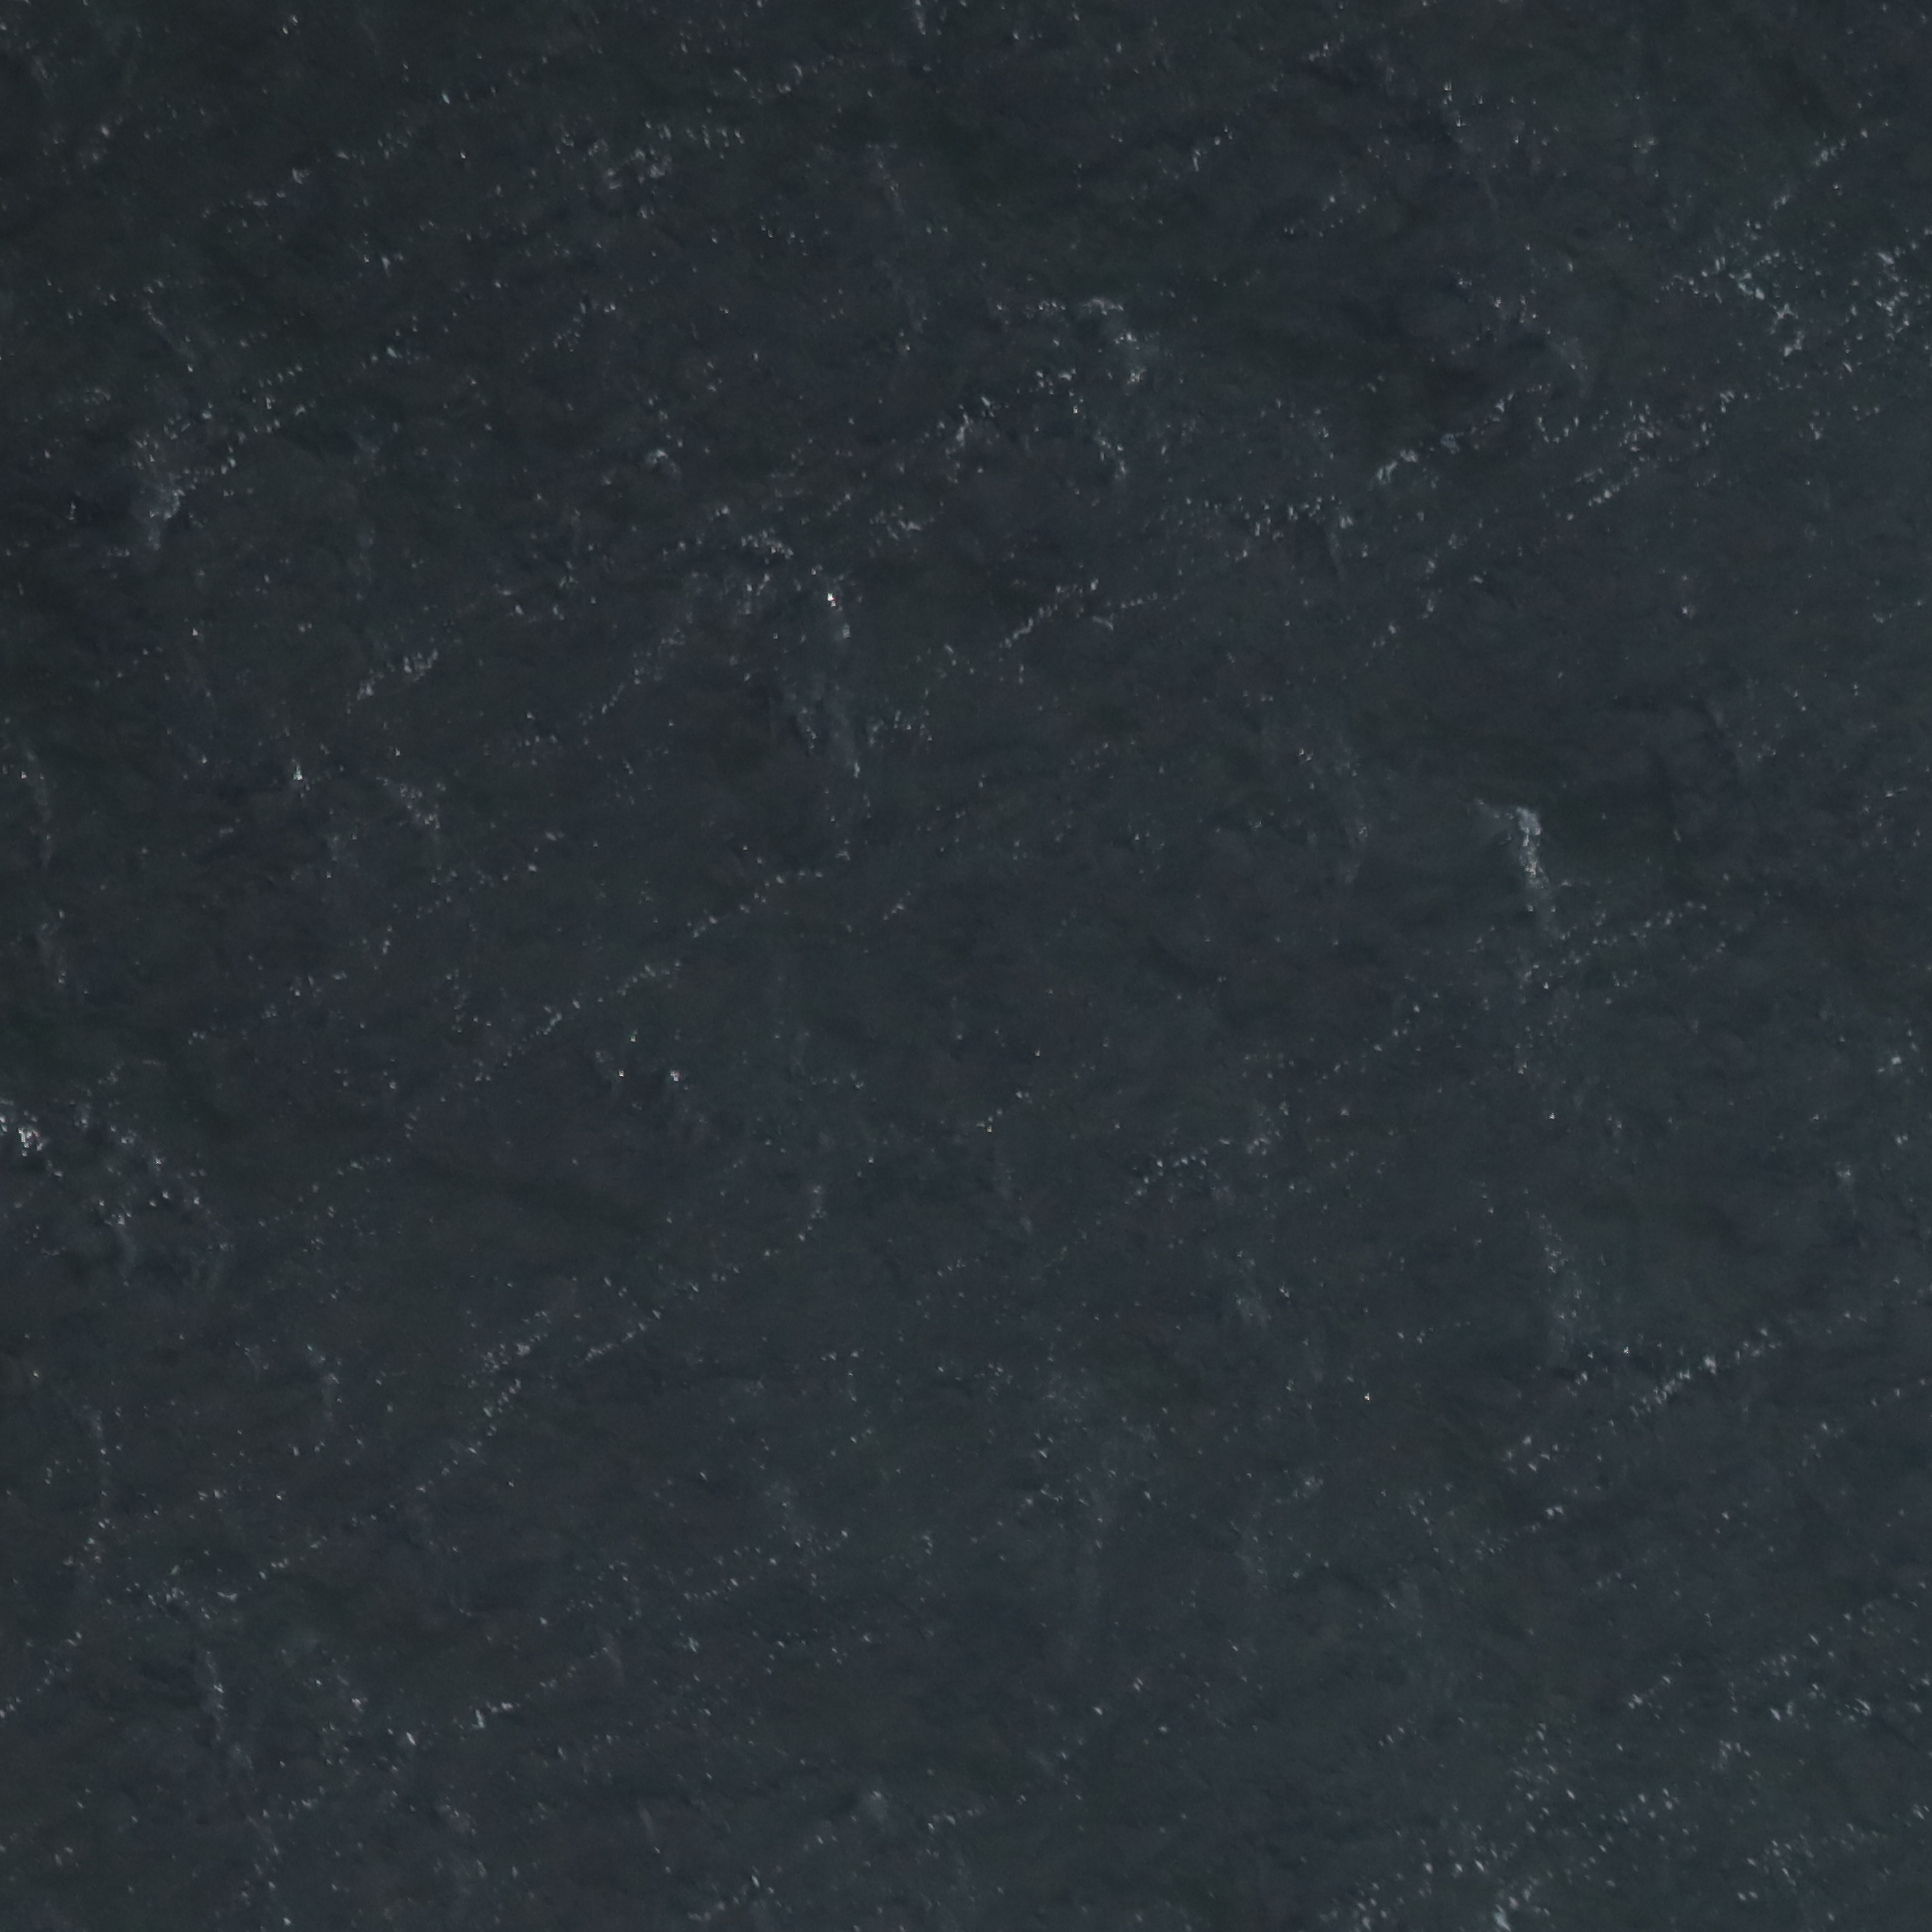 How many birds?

0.